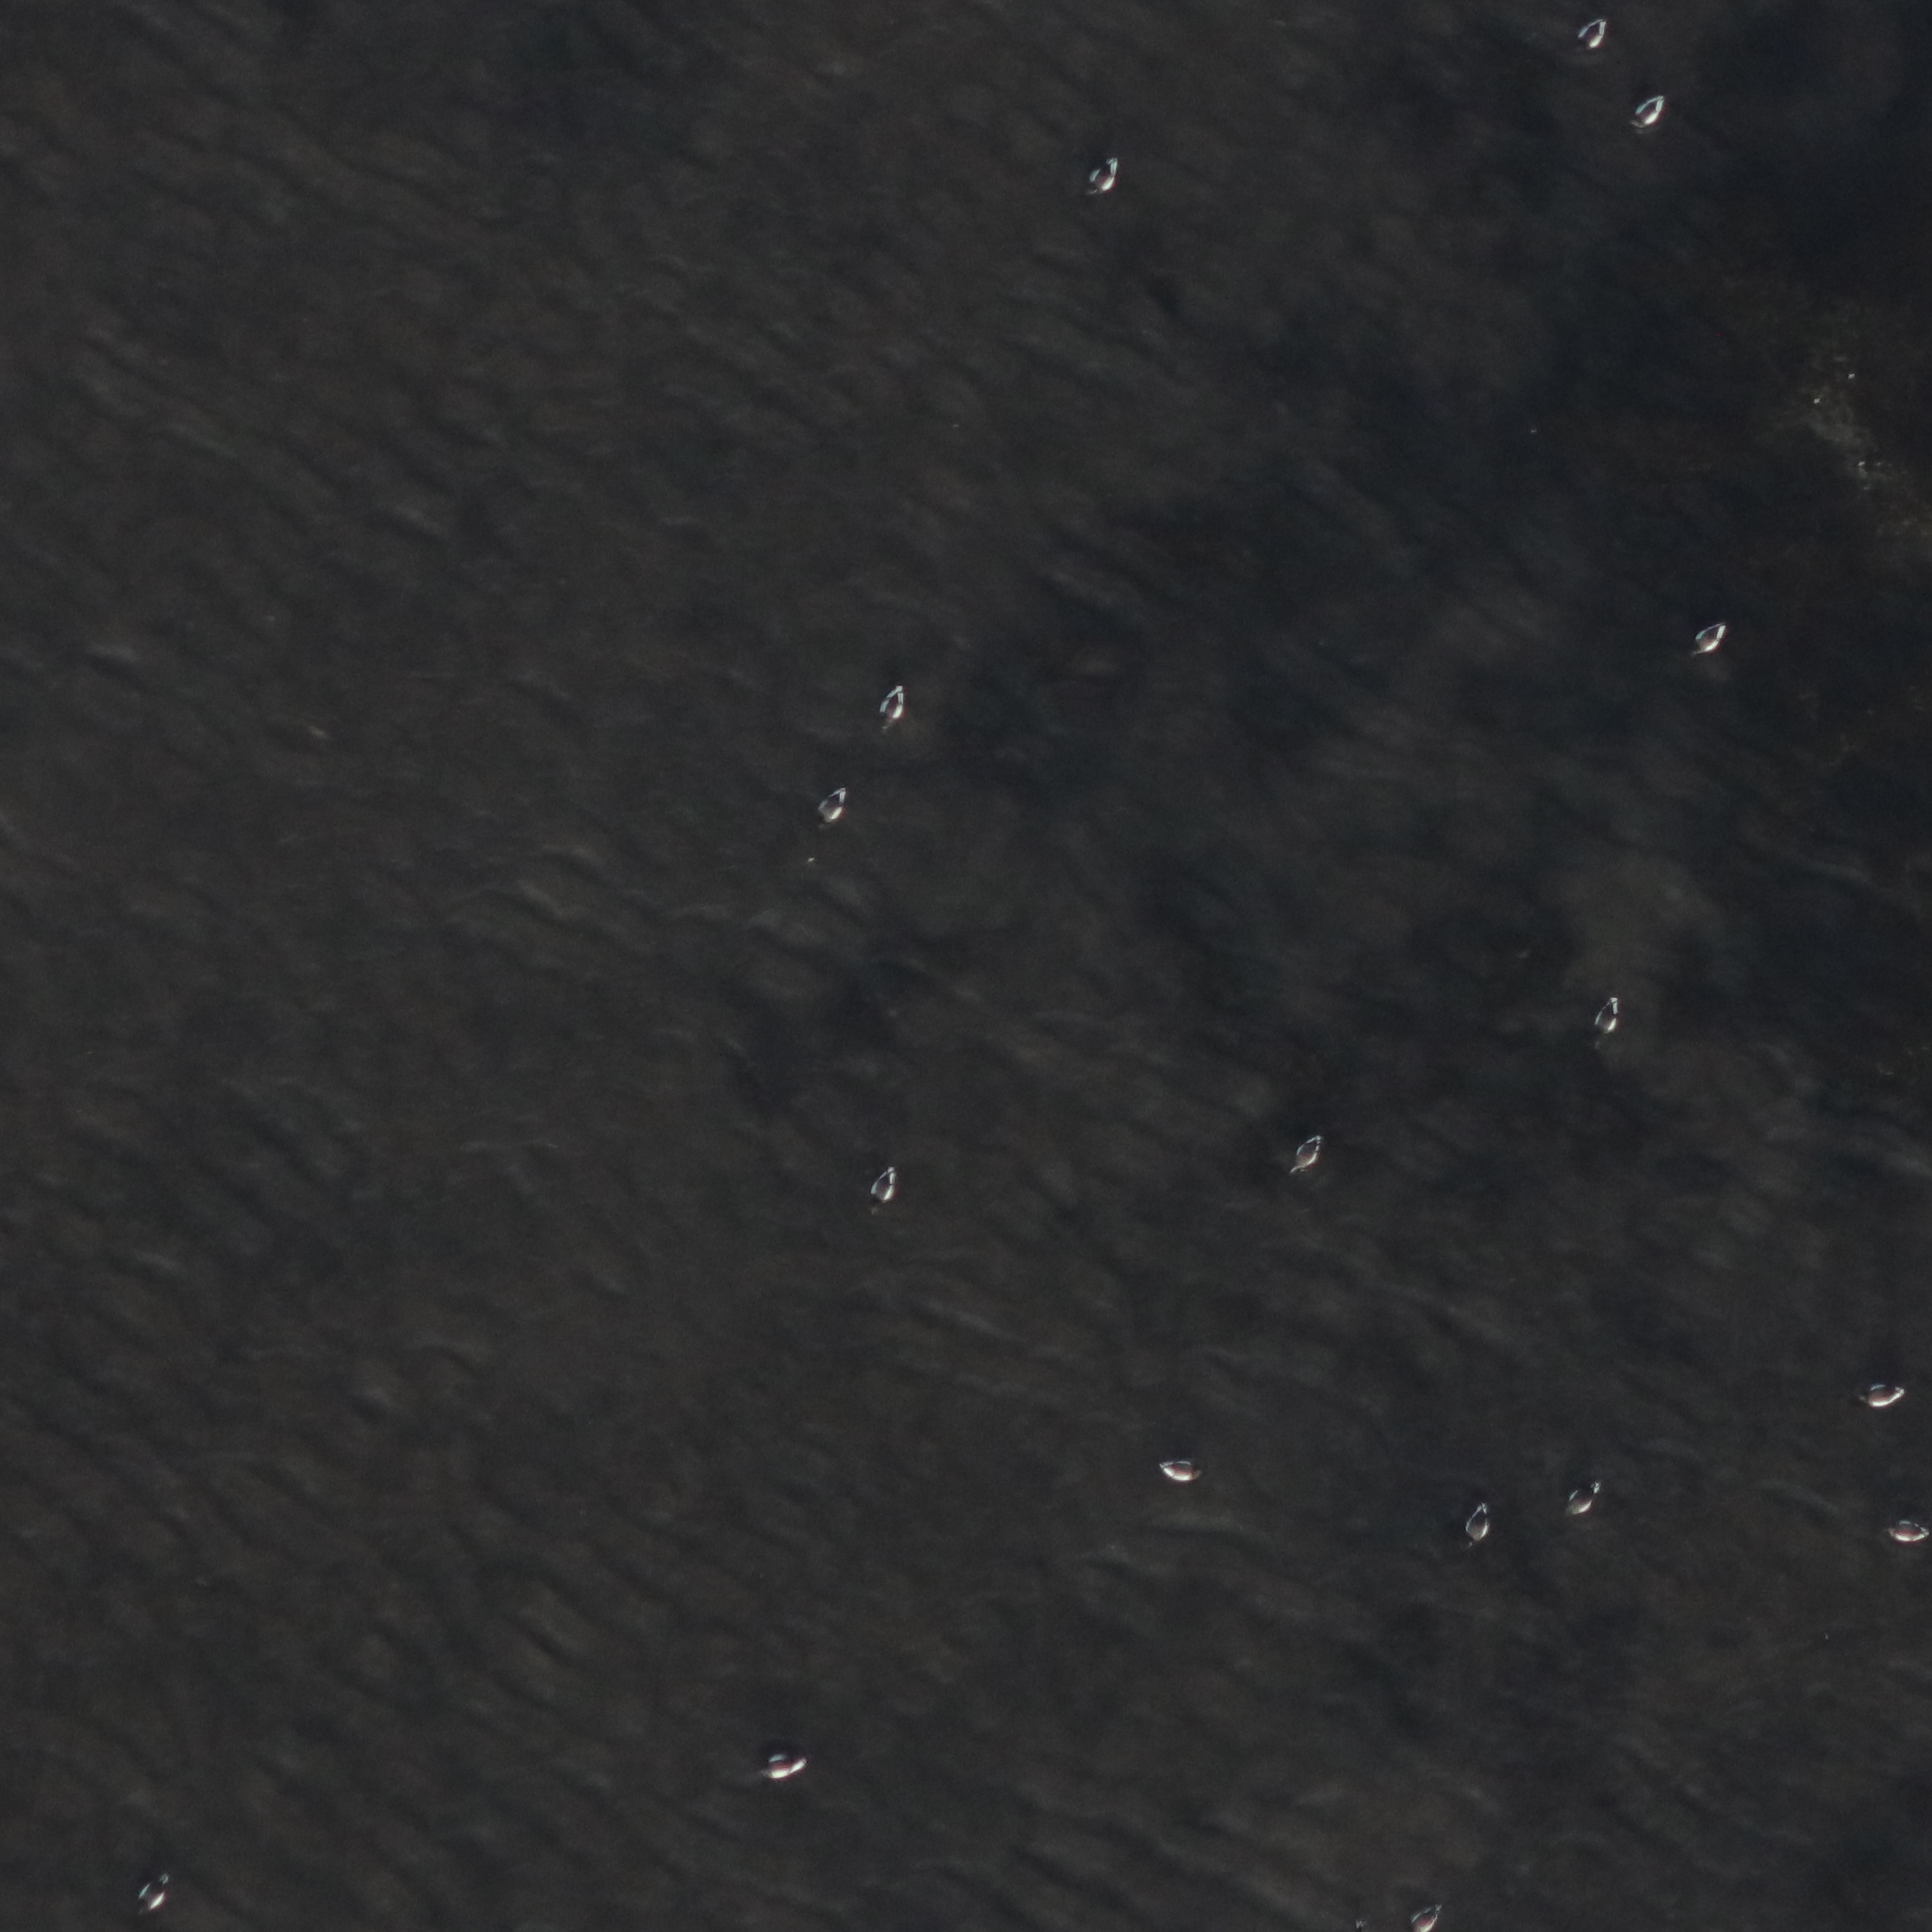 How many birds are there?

17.